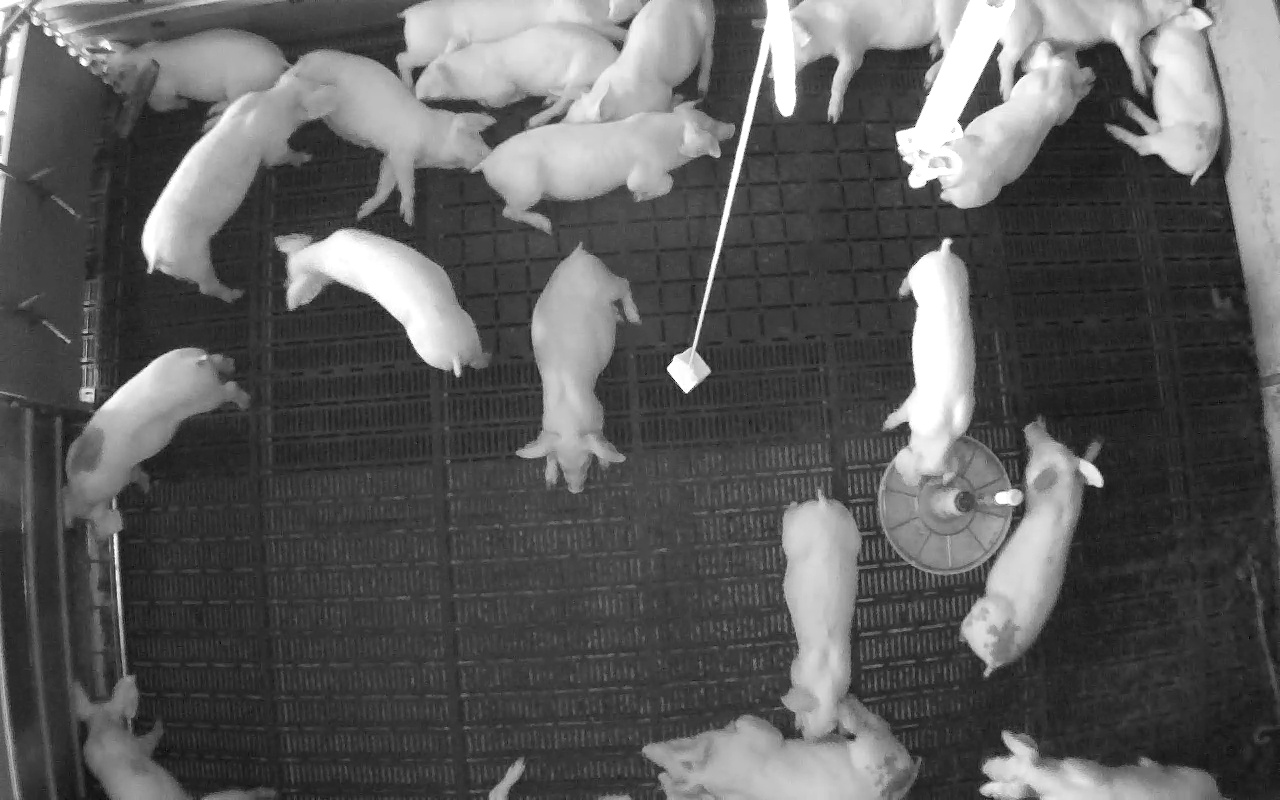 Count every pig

20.